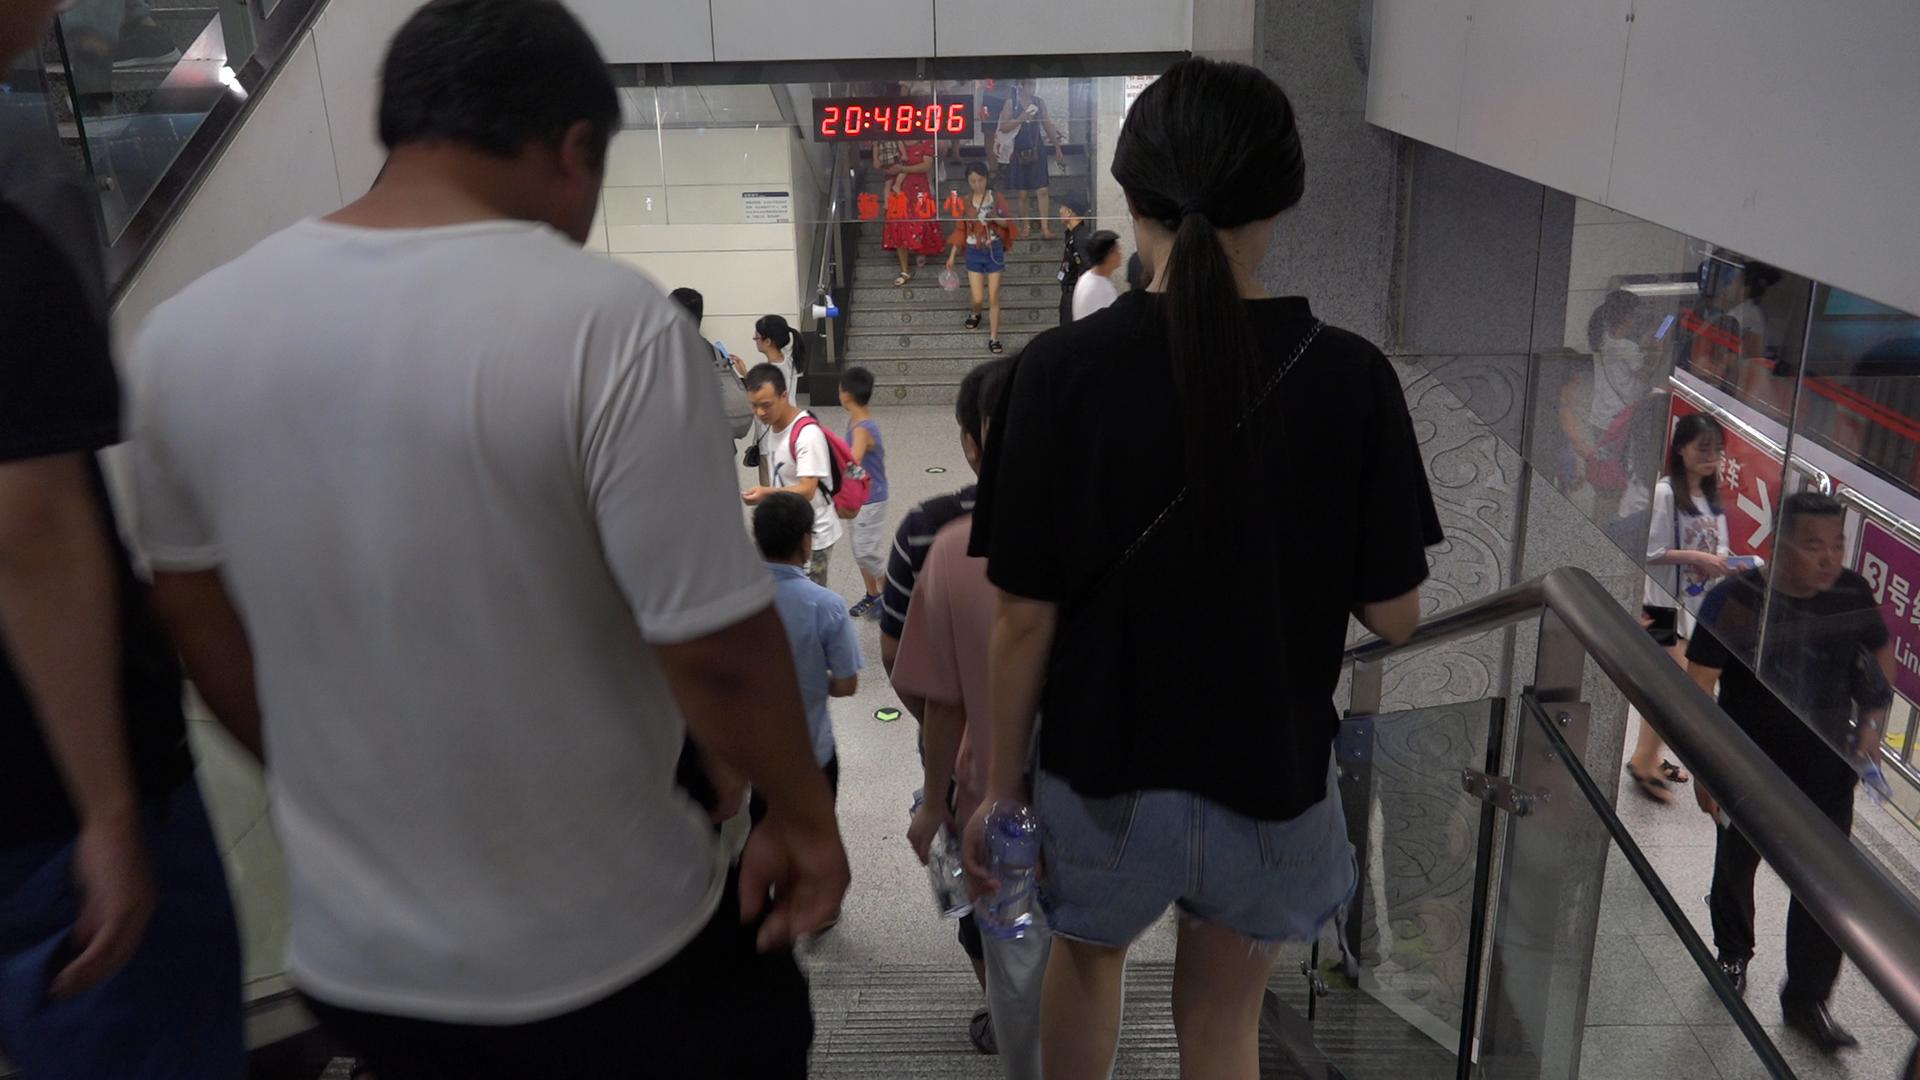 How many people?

17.